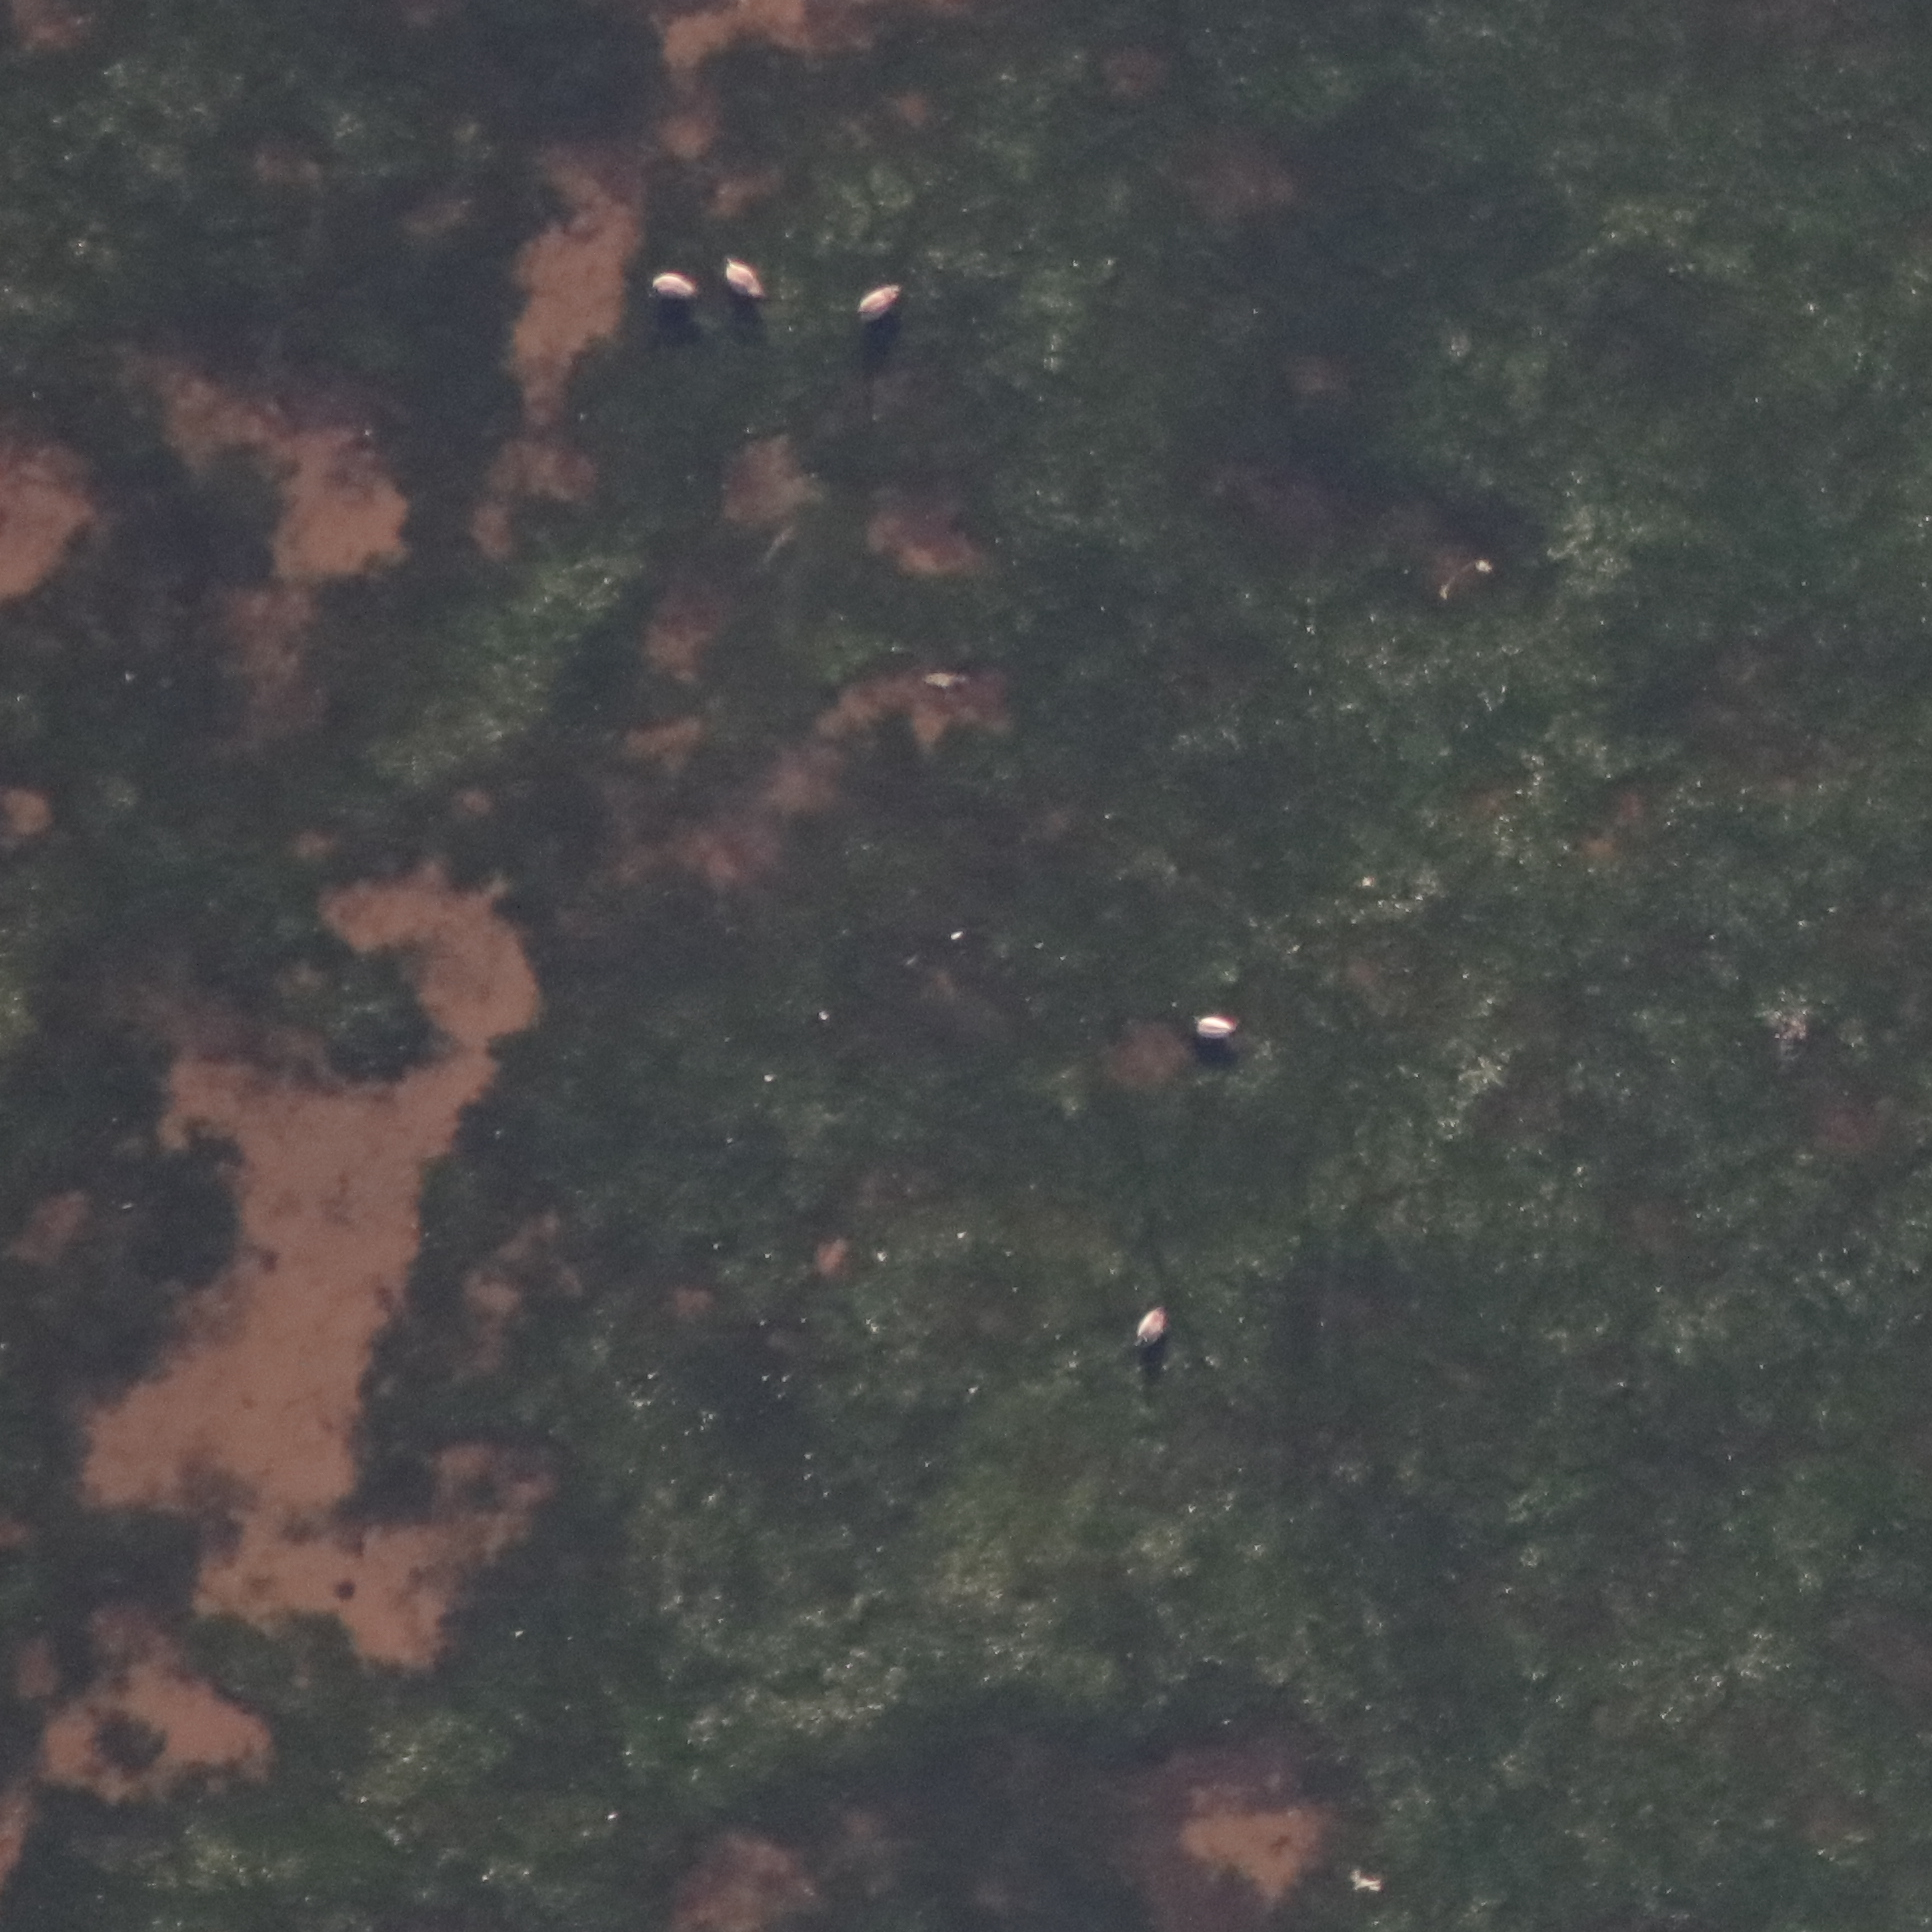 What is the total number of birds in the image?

5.